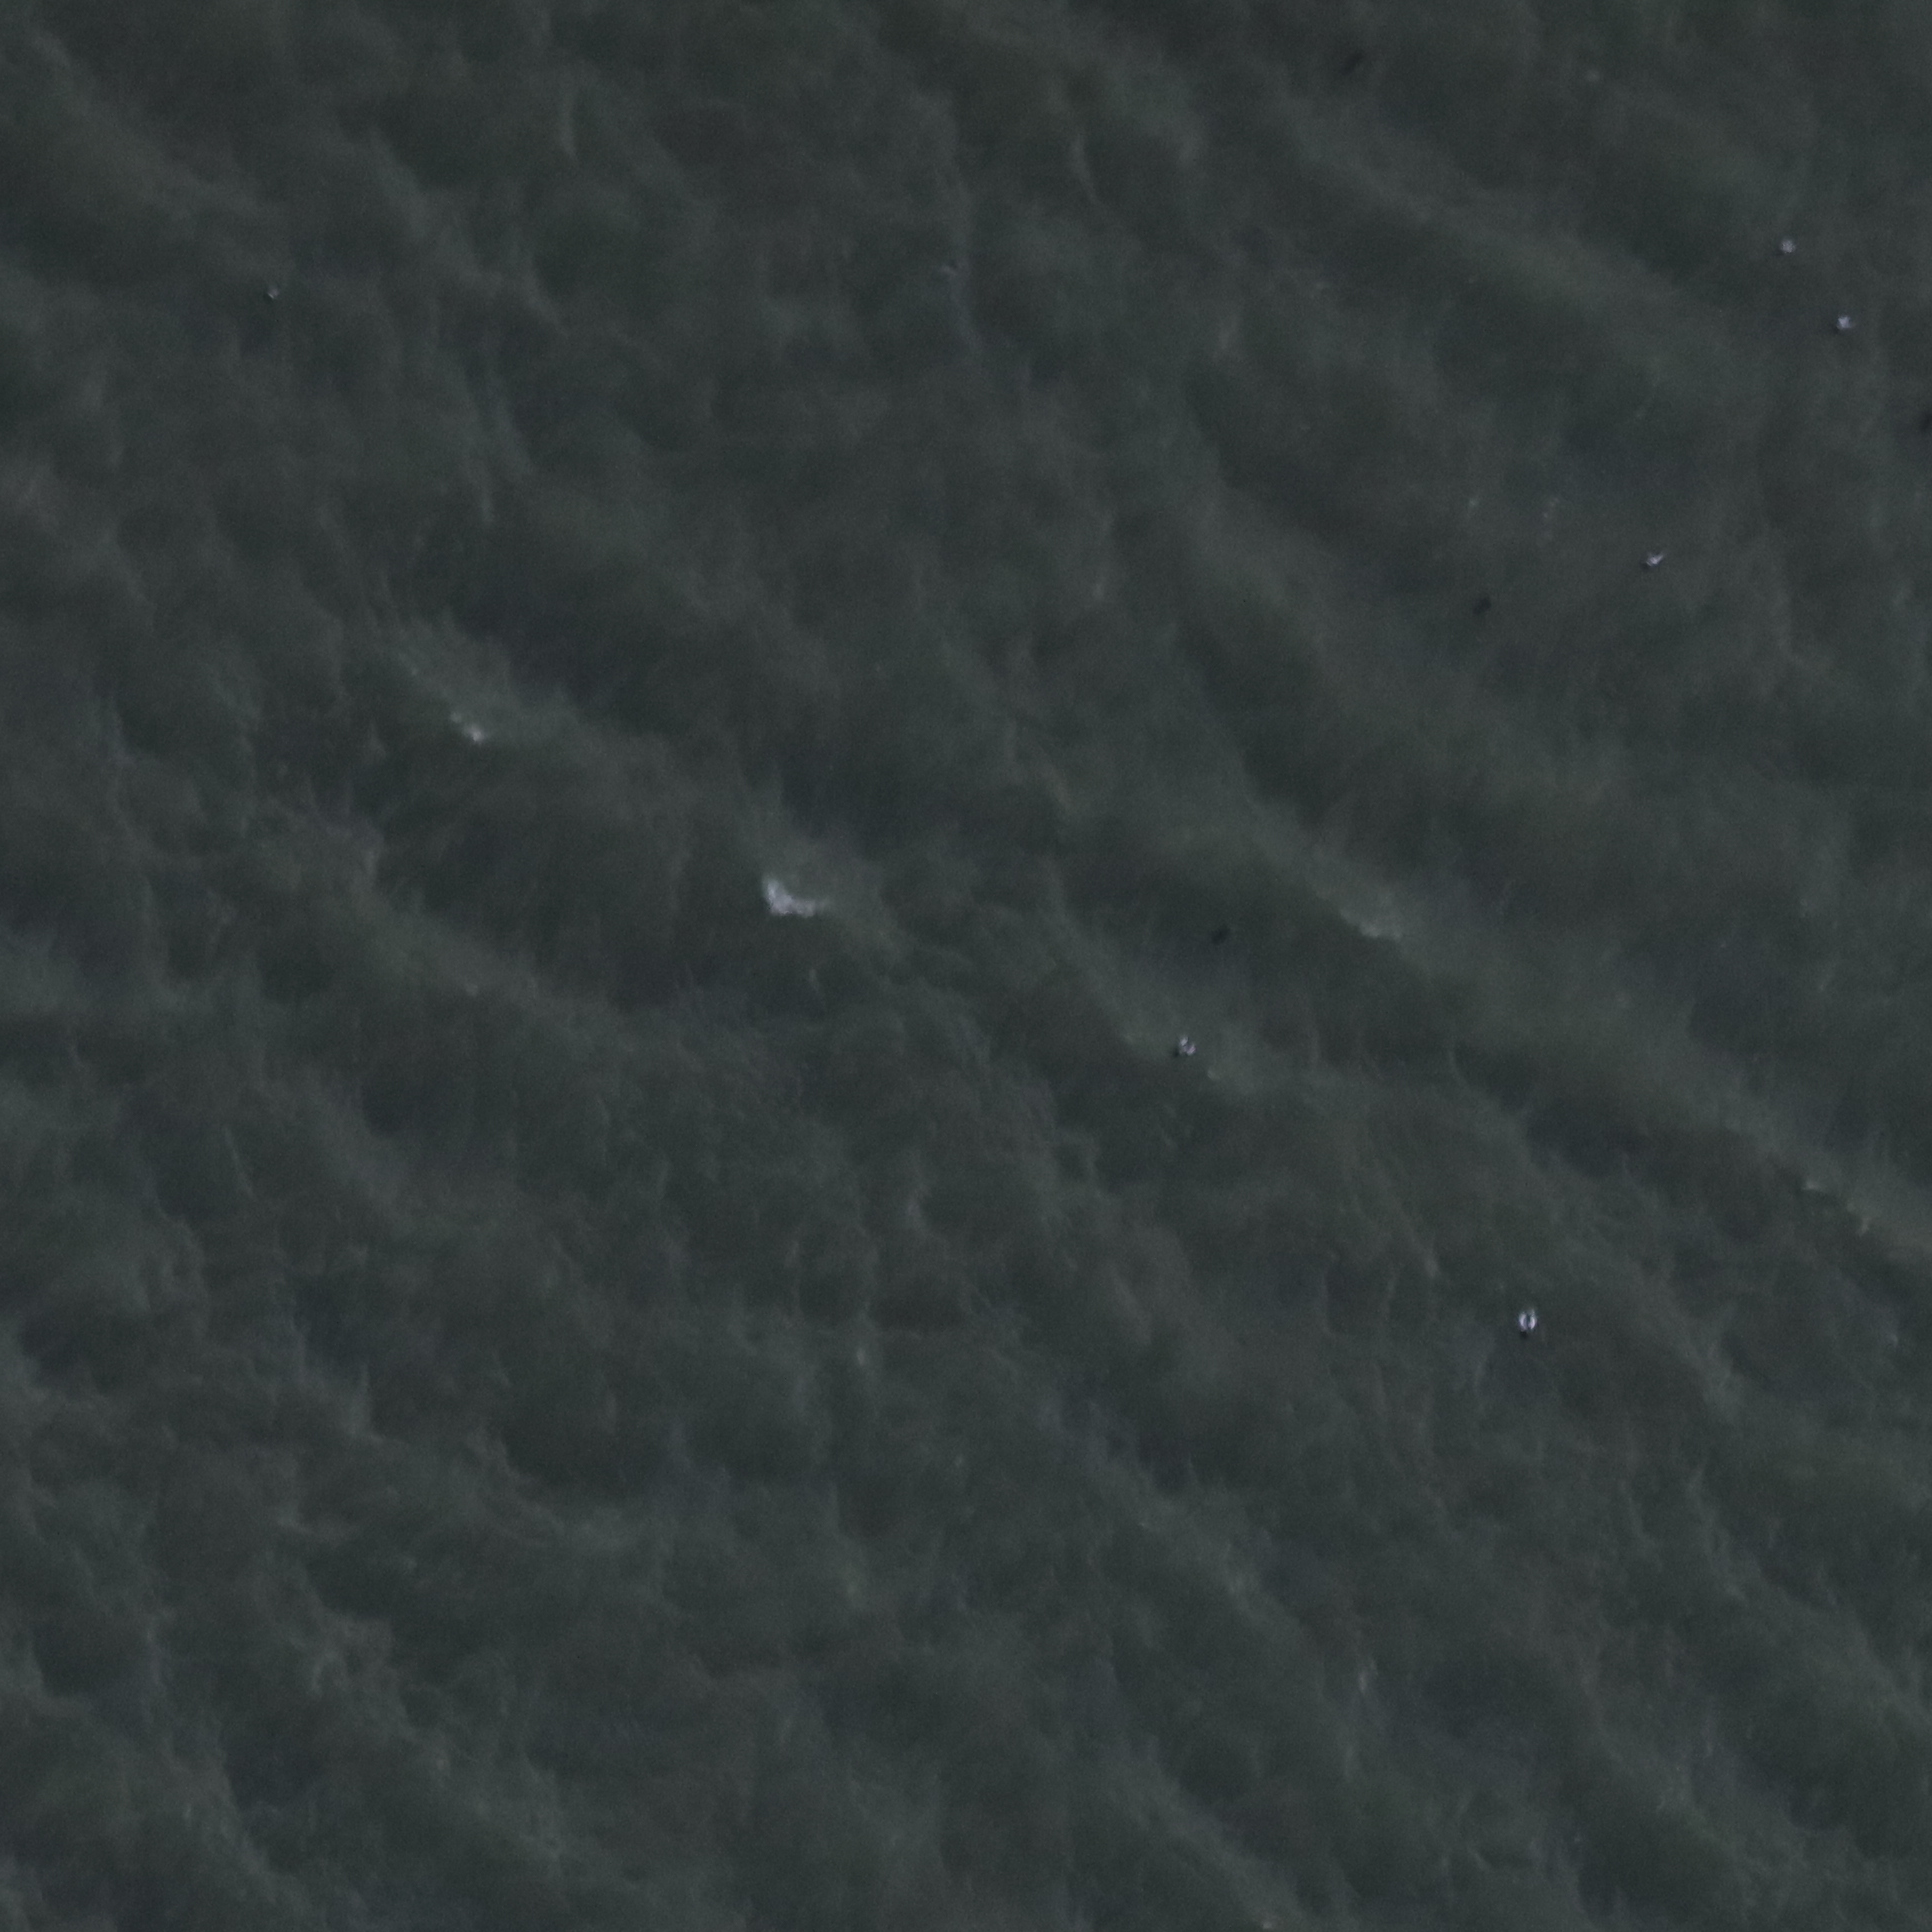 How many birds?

10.